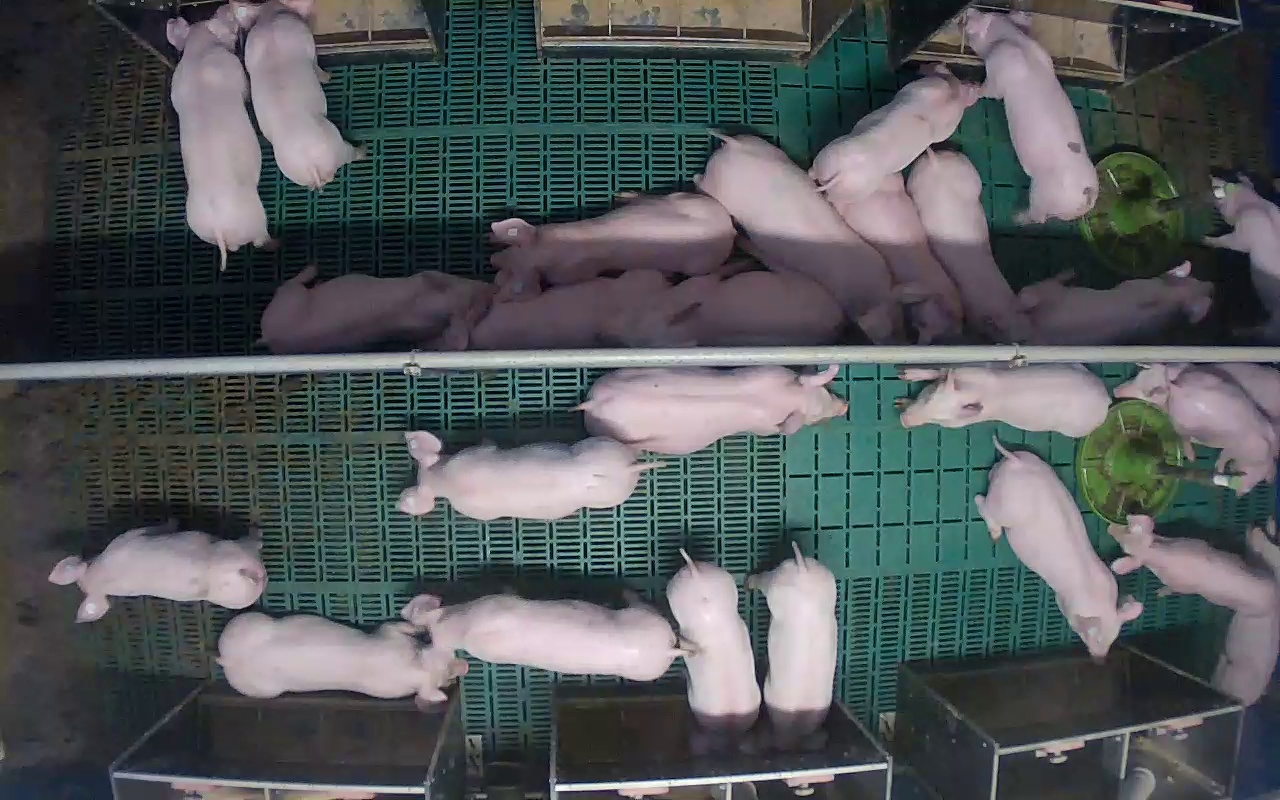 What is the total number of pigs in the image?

26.